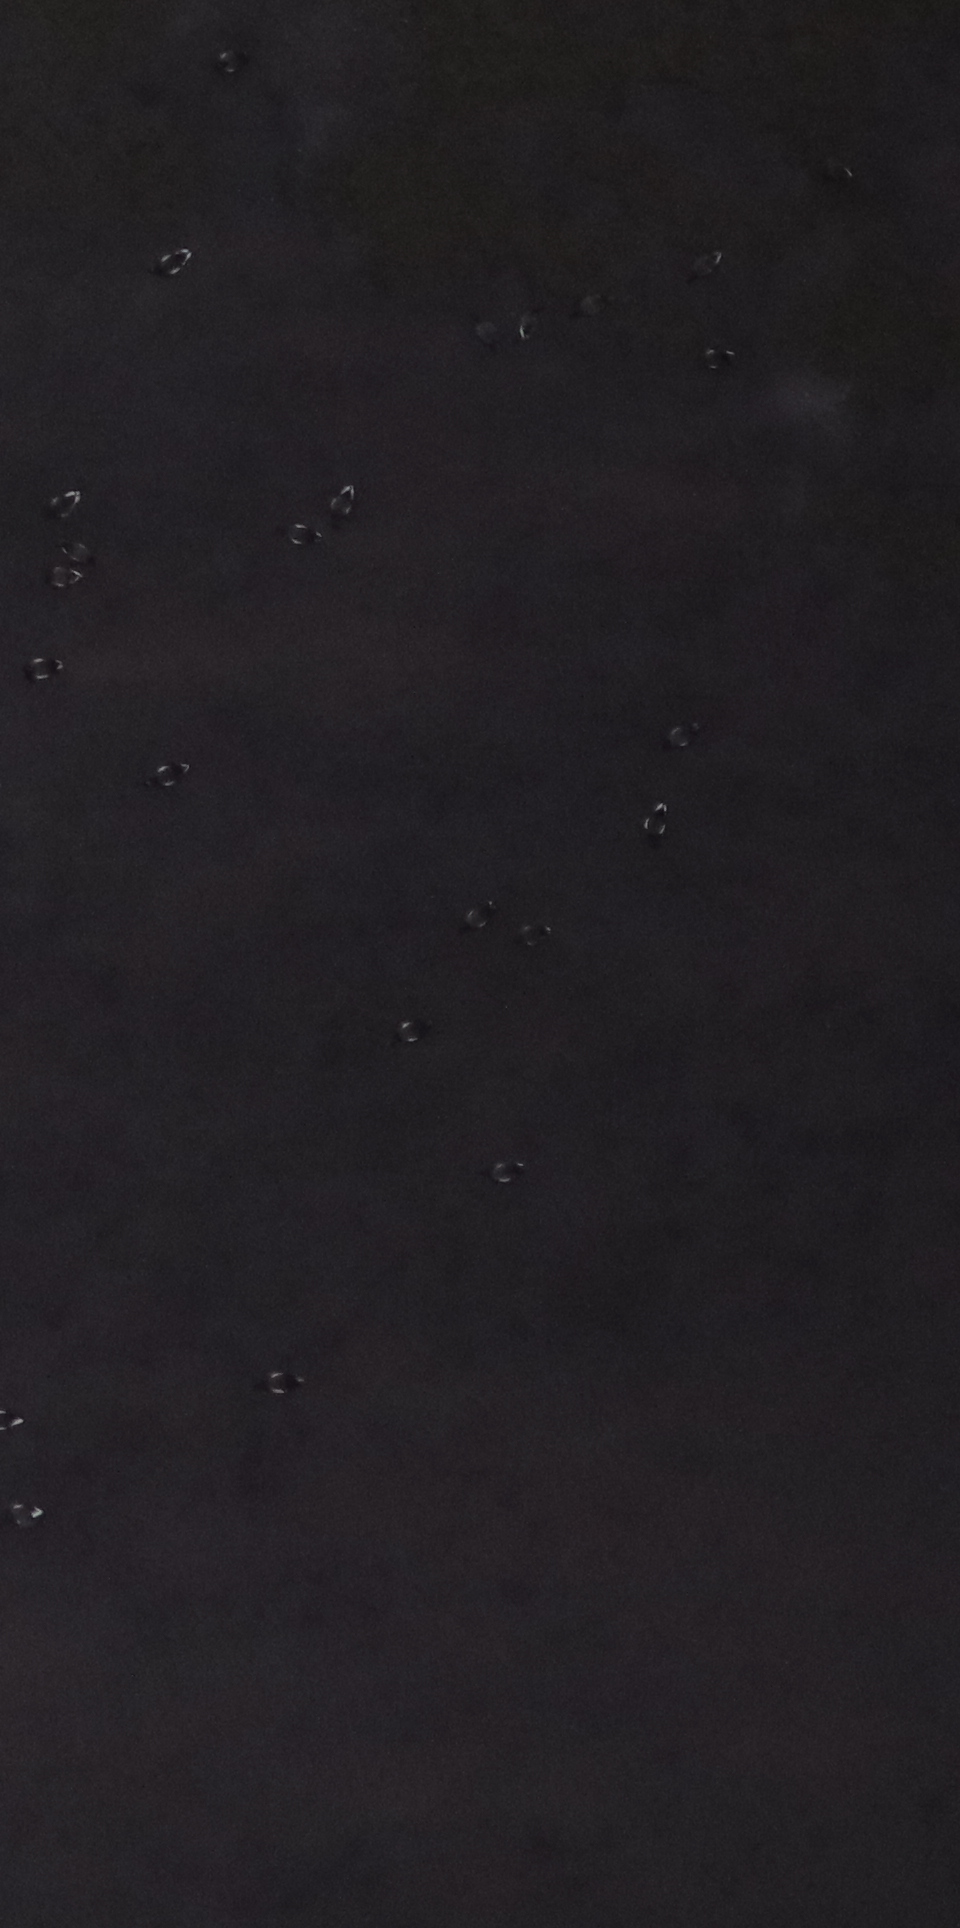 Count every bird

24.